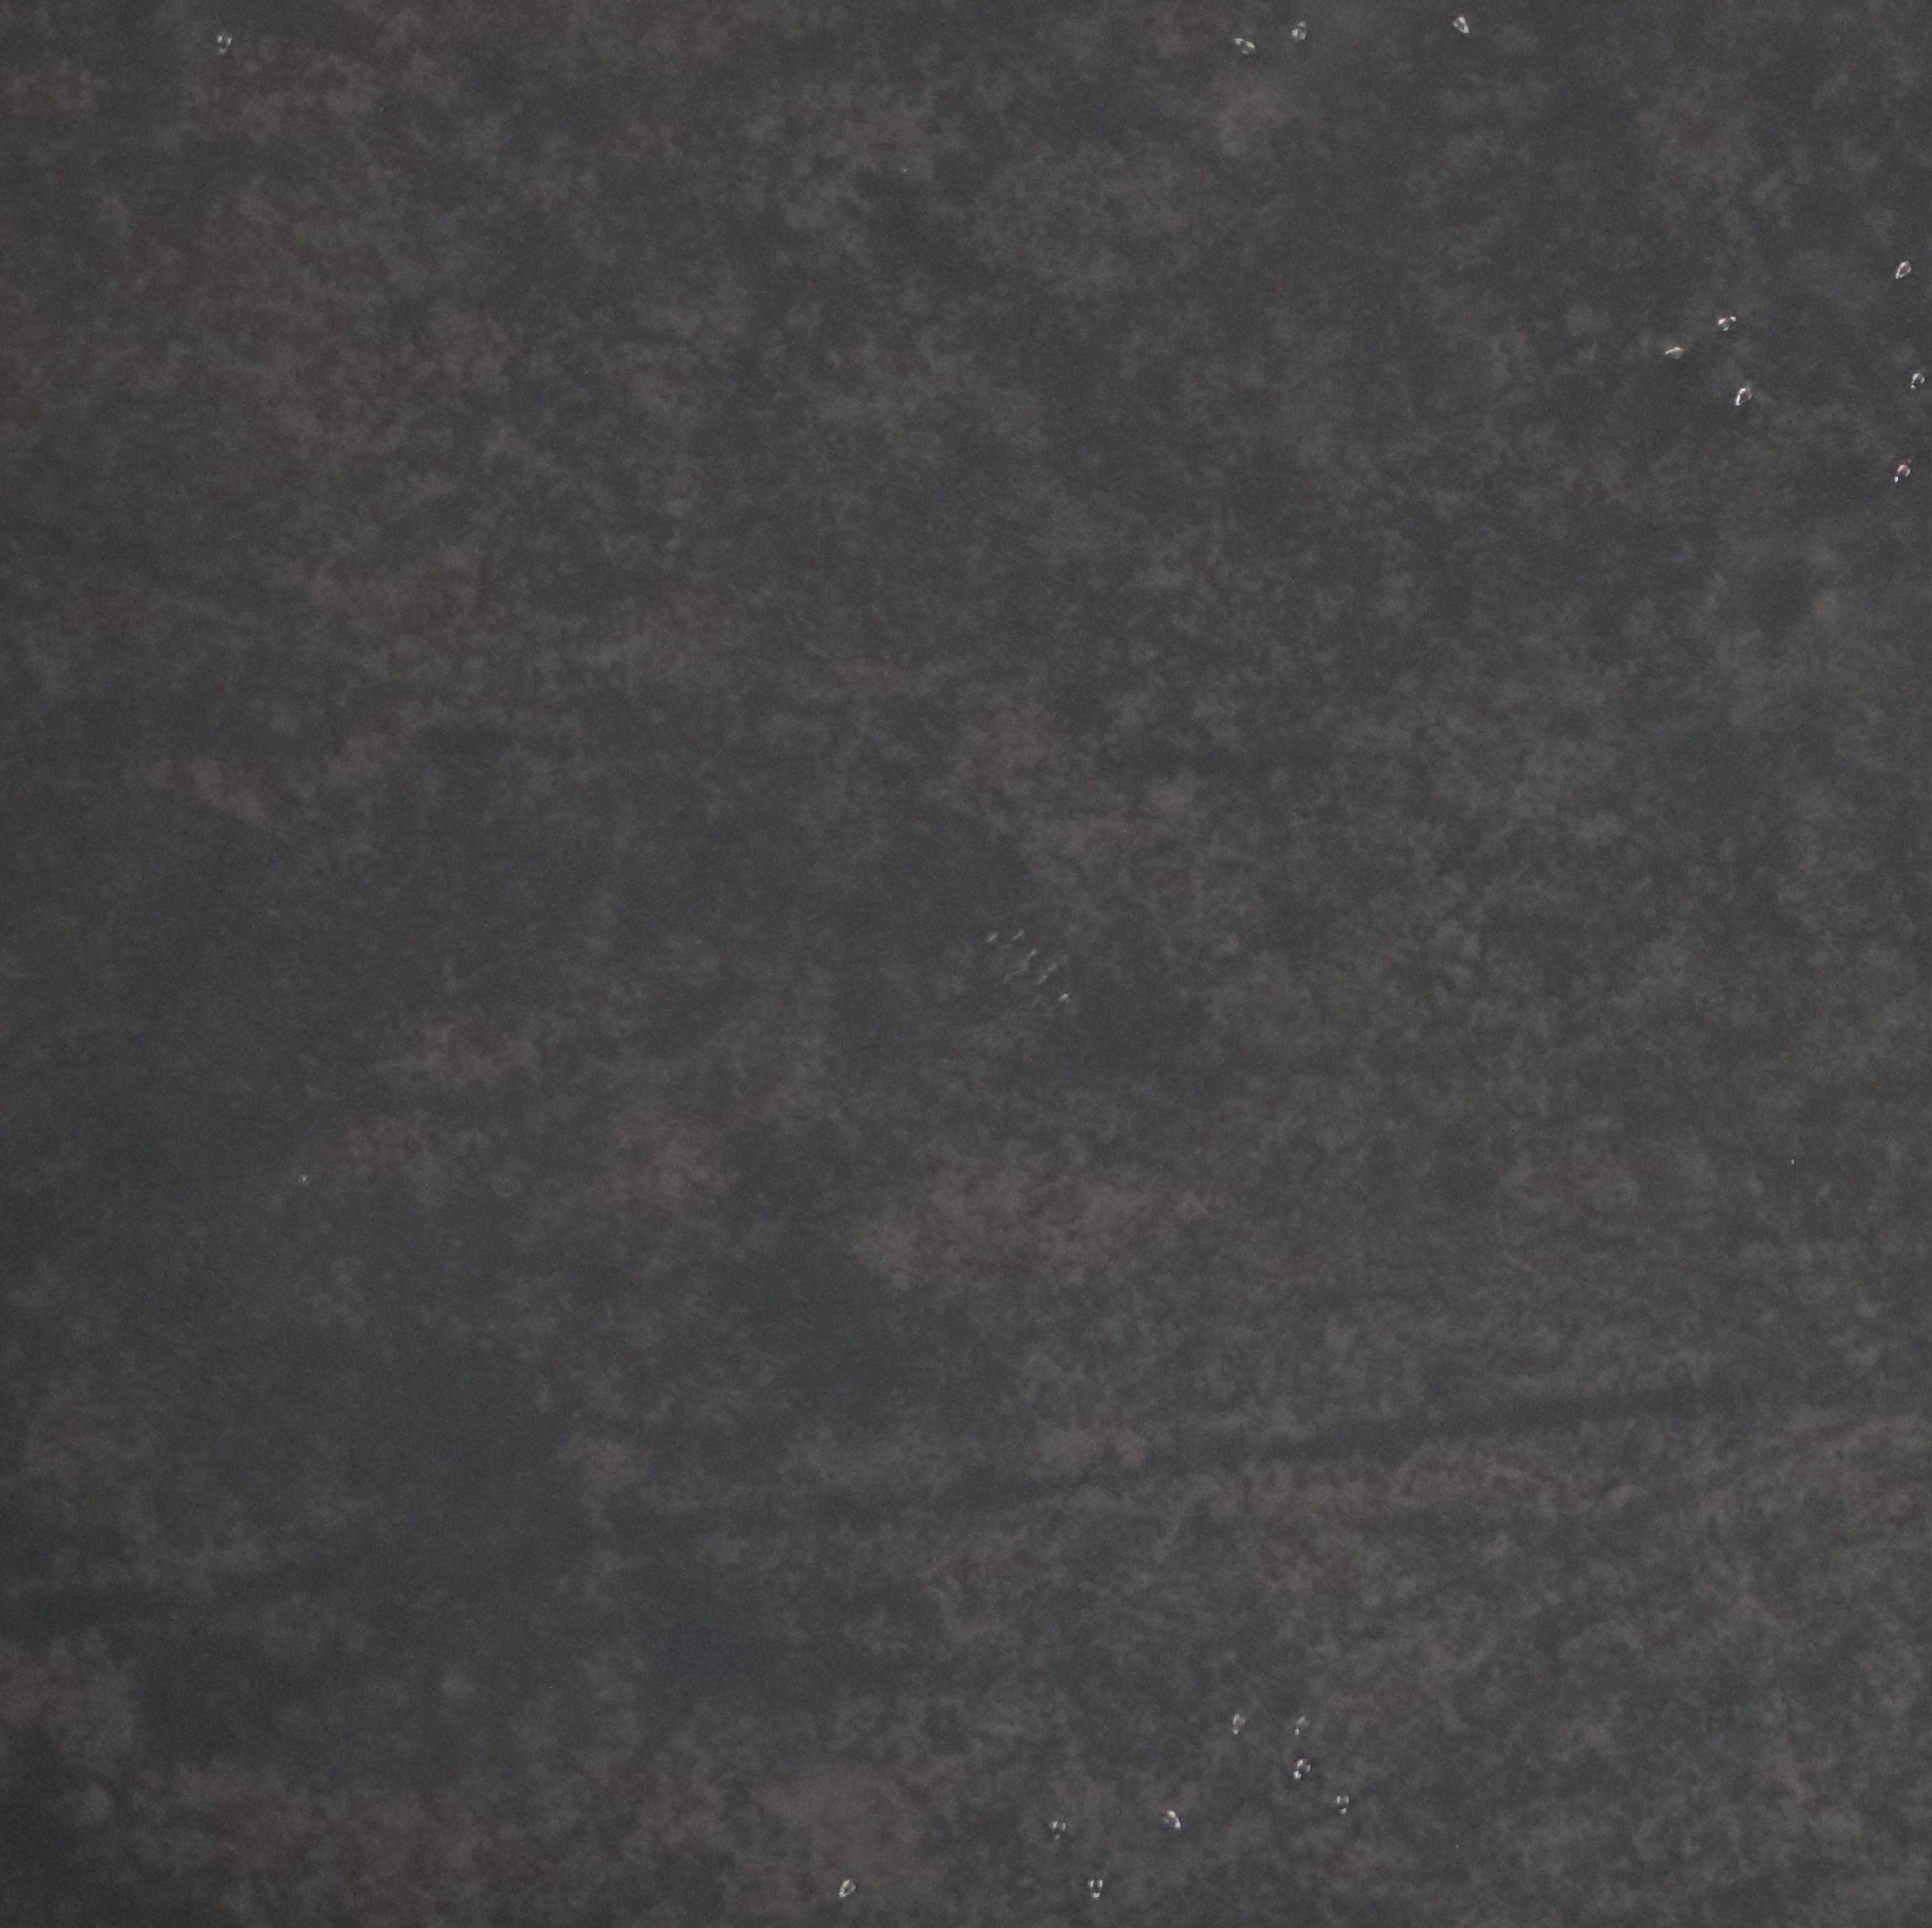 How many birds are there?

27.